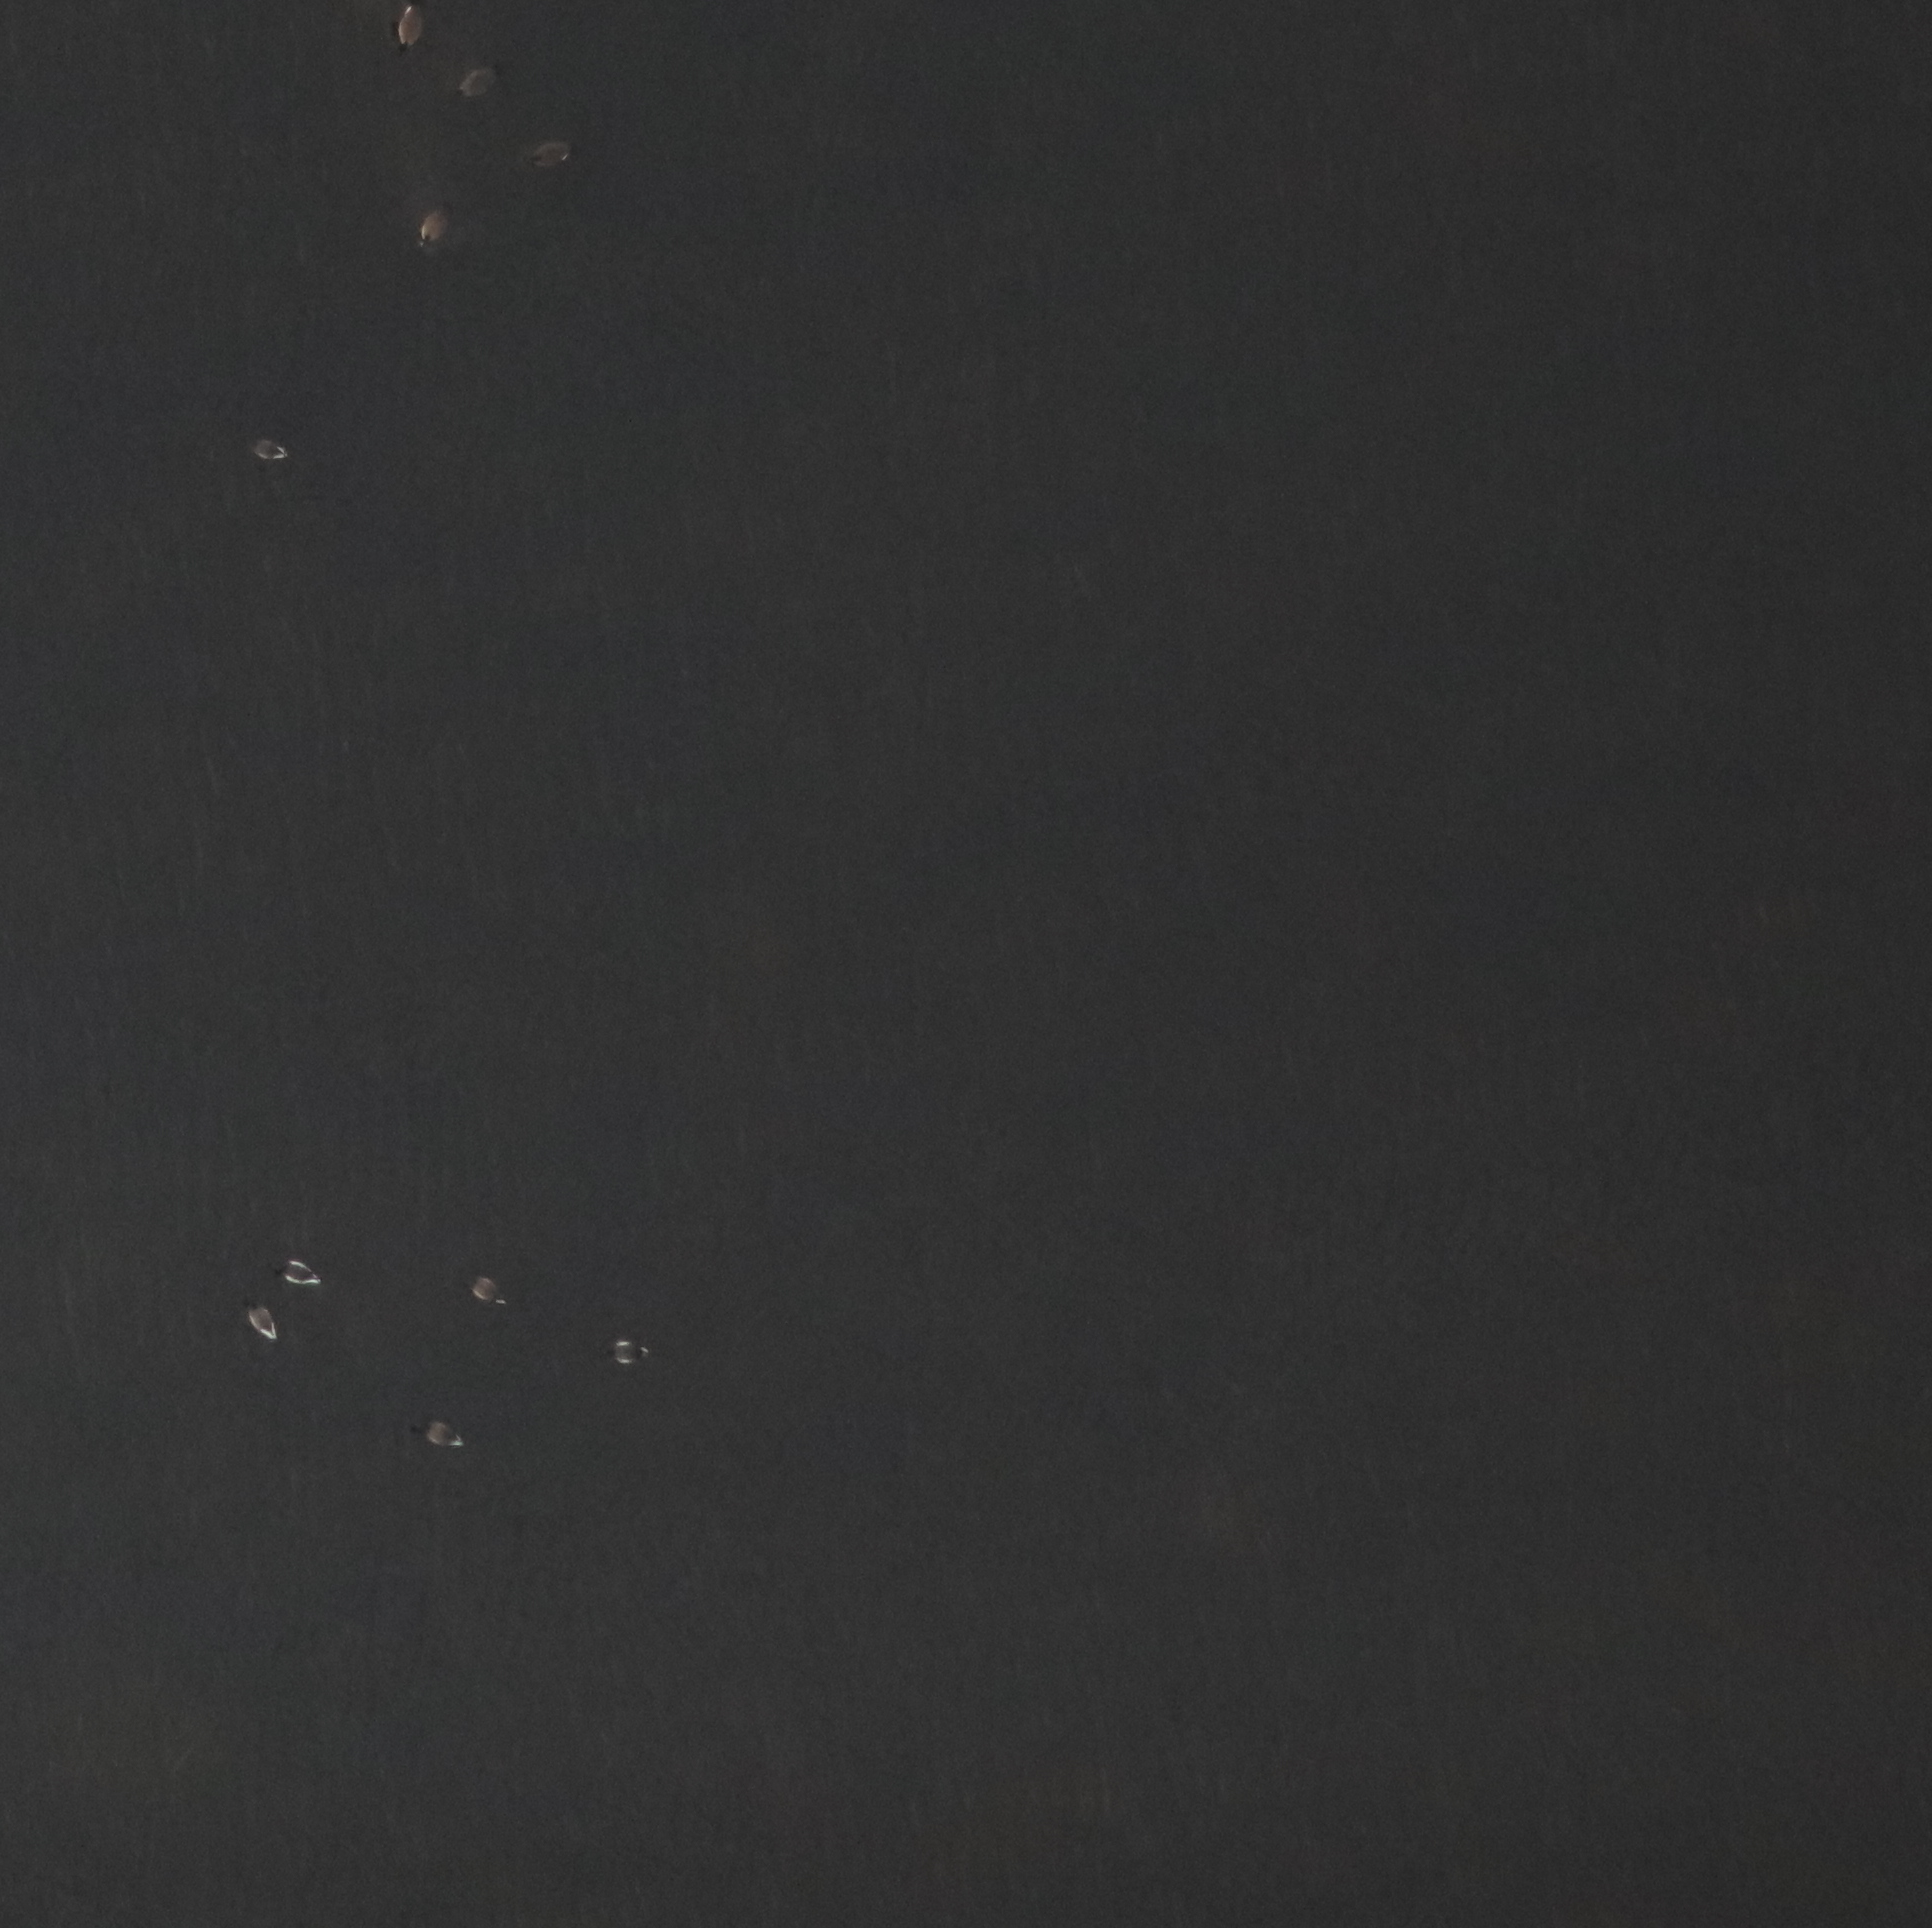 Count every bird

10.